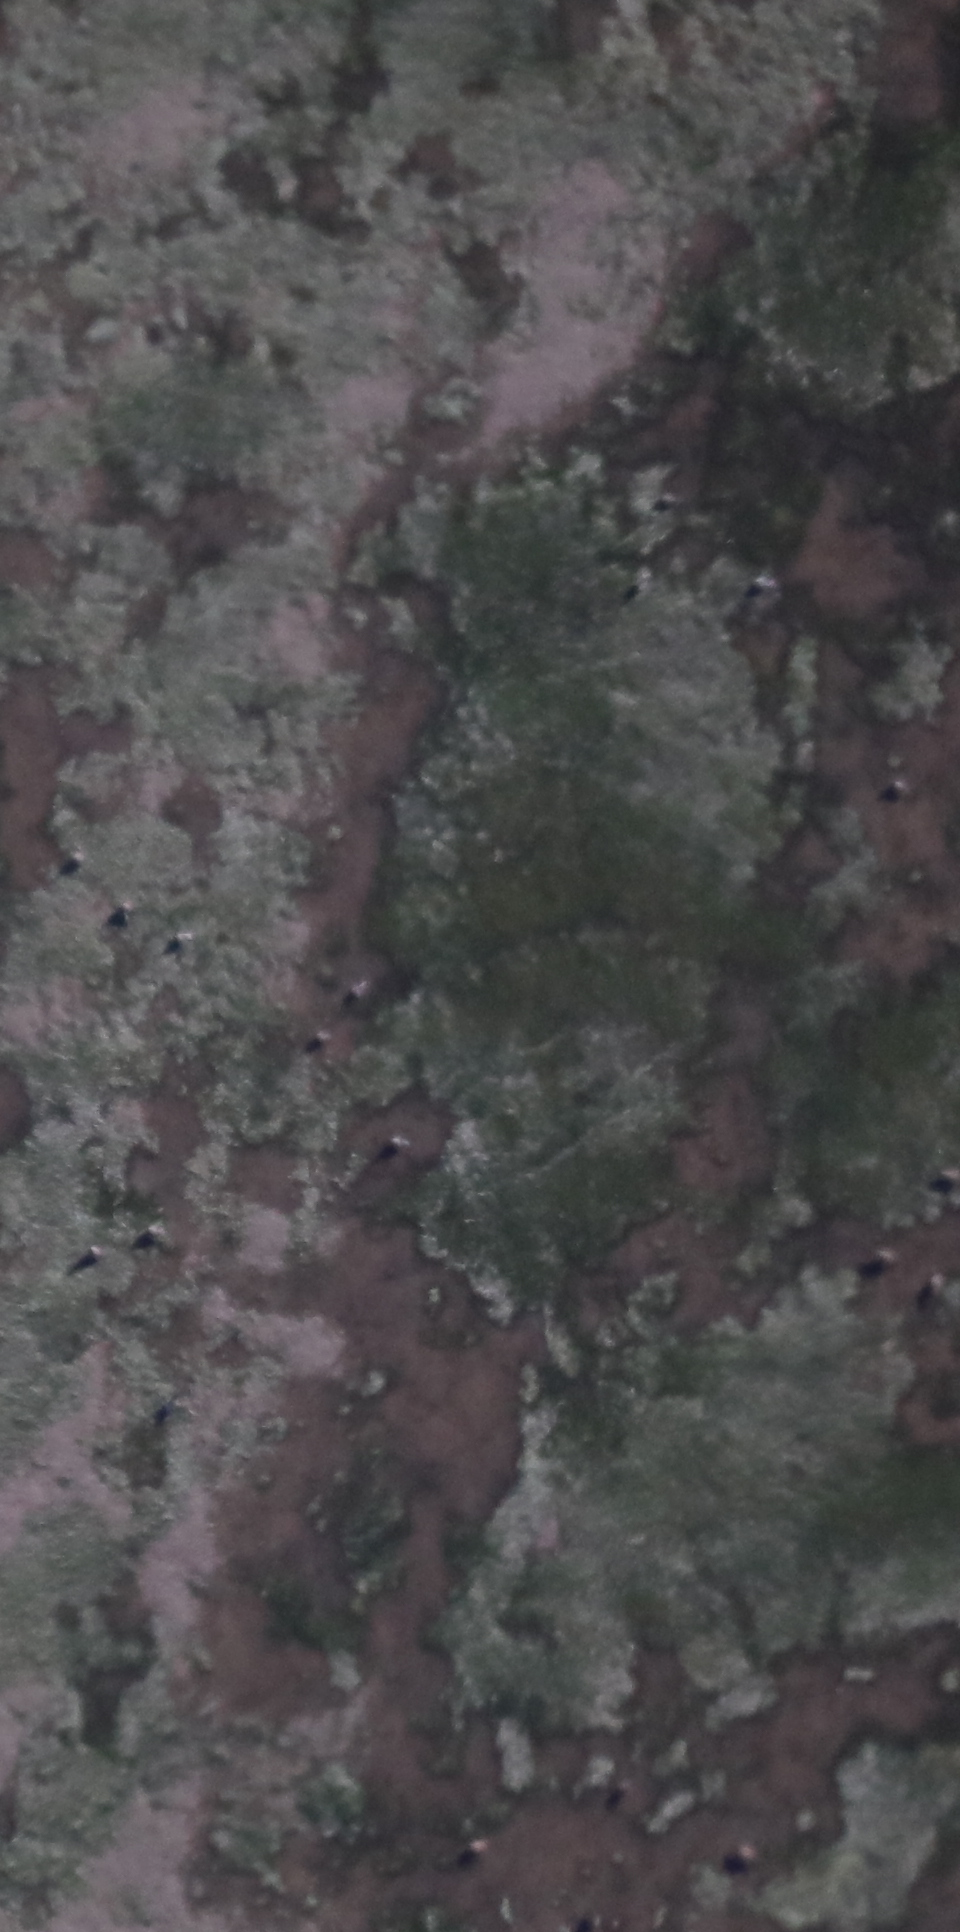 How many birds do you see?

20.